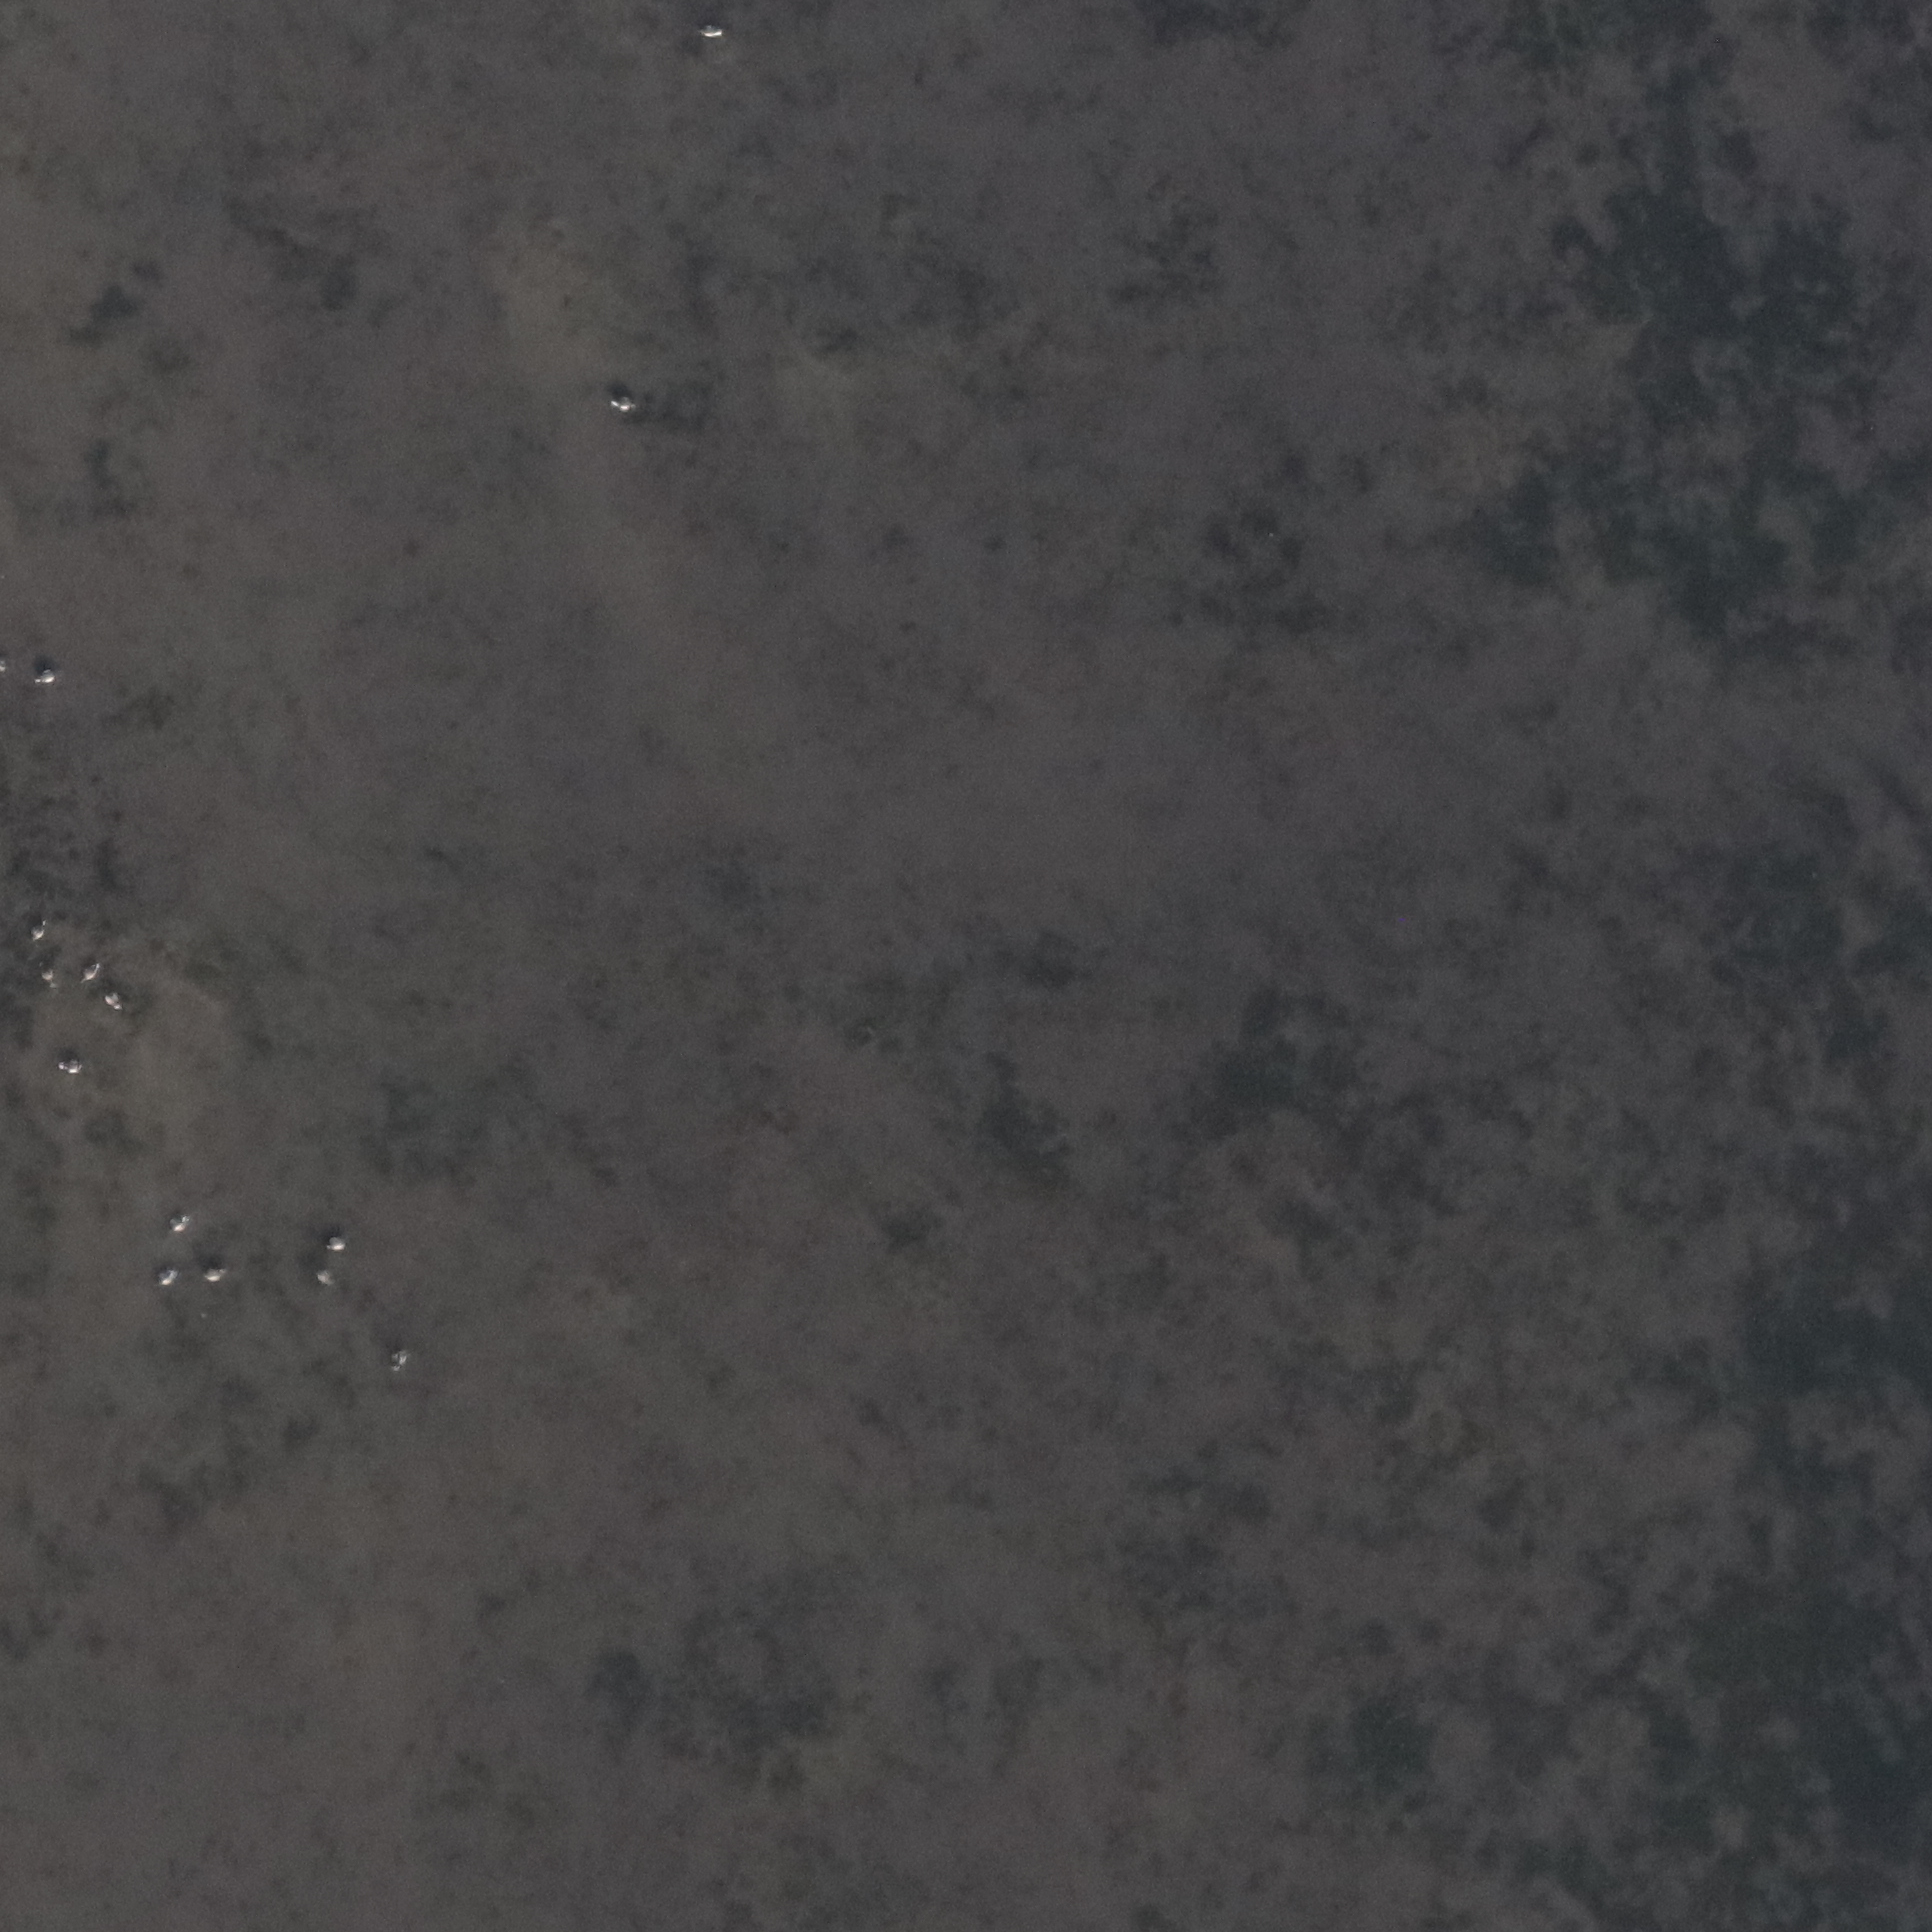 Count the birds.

14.